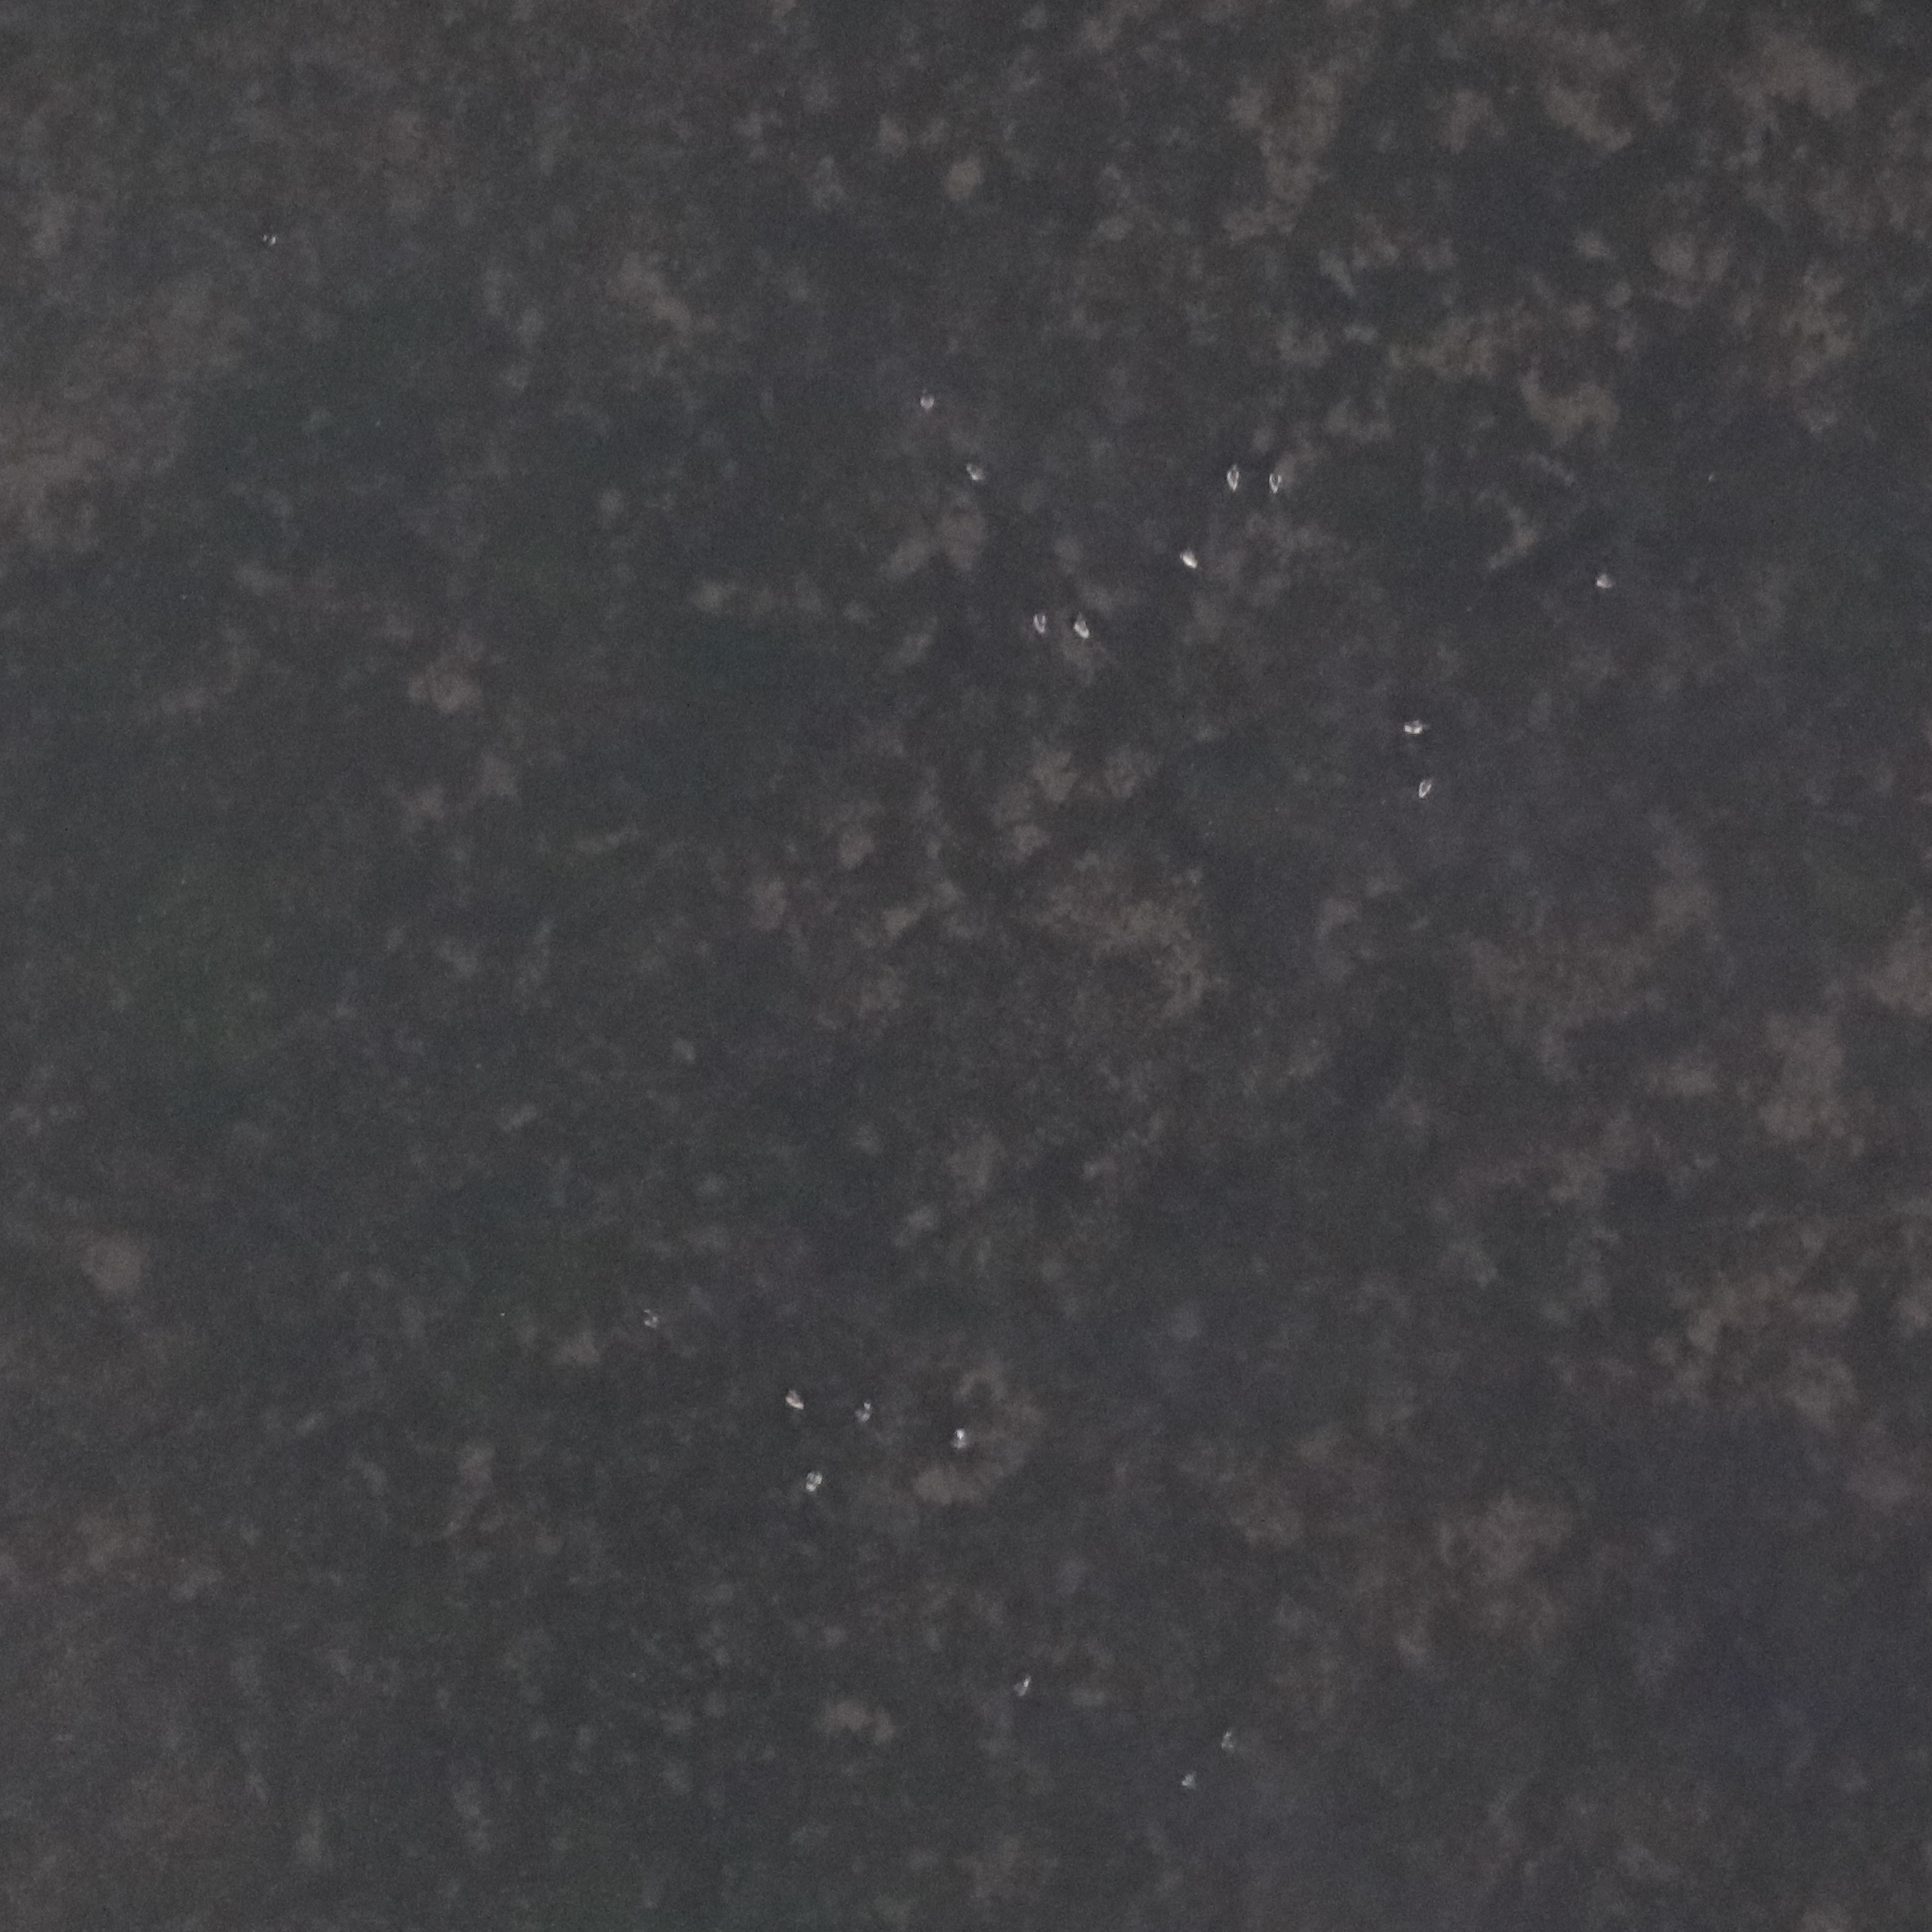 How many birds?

20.